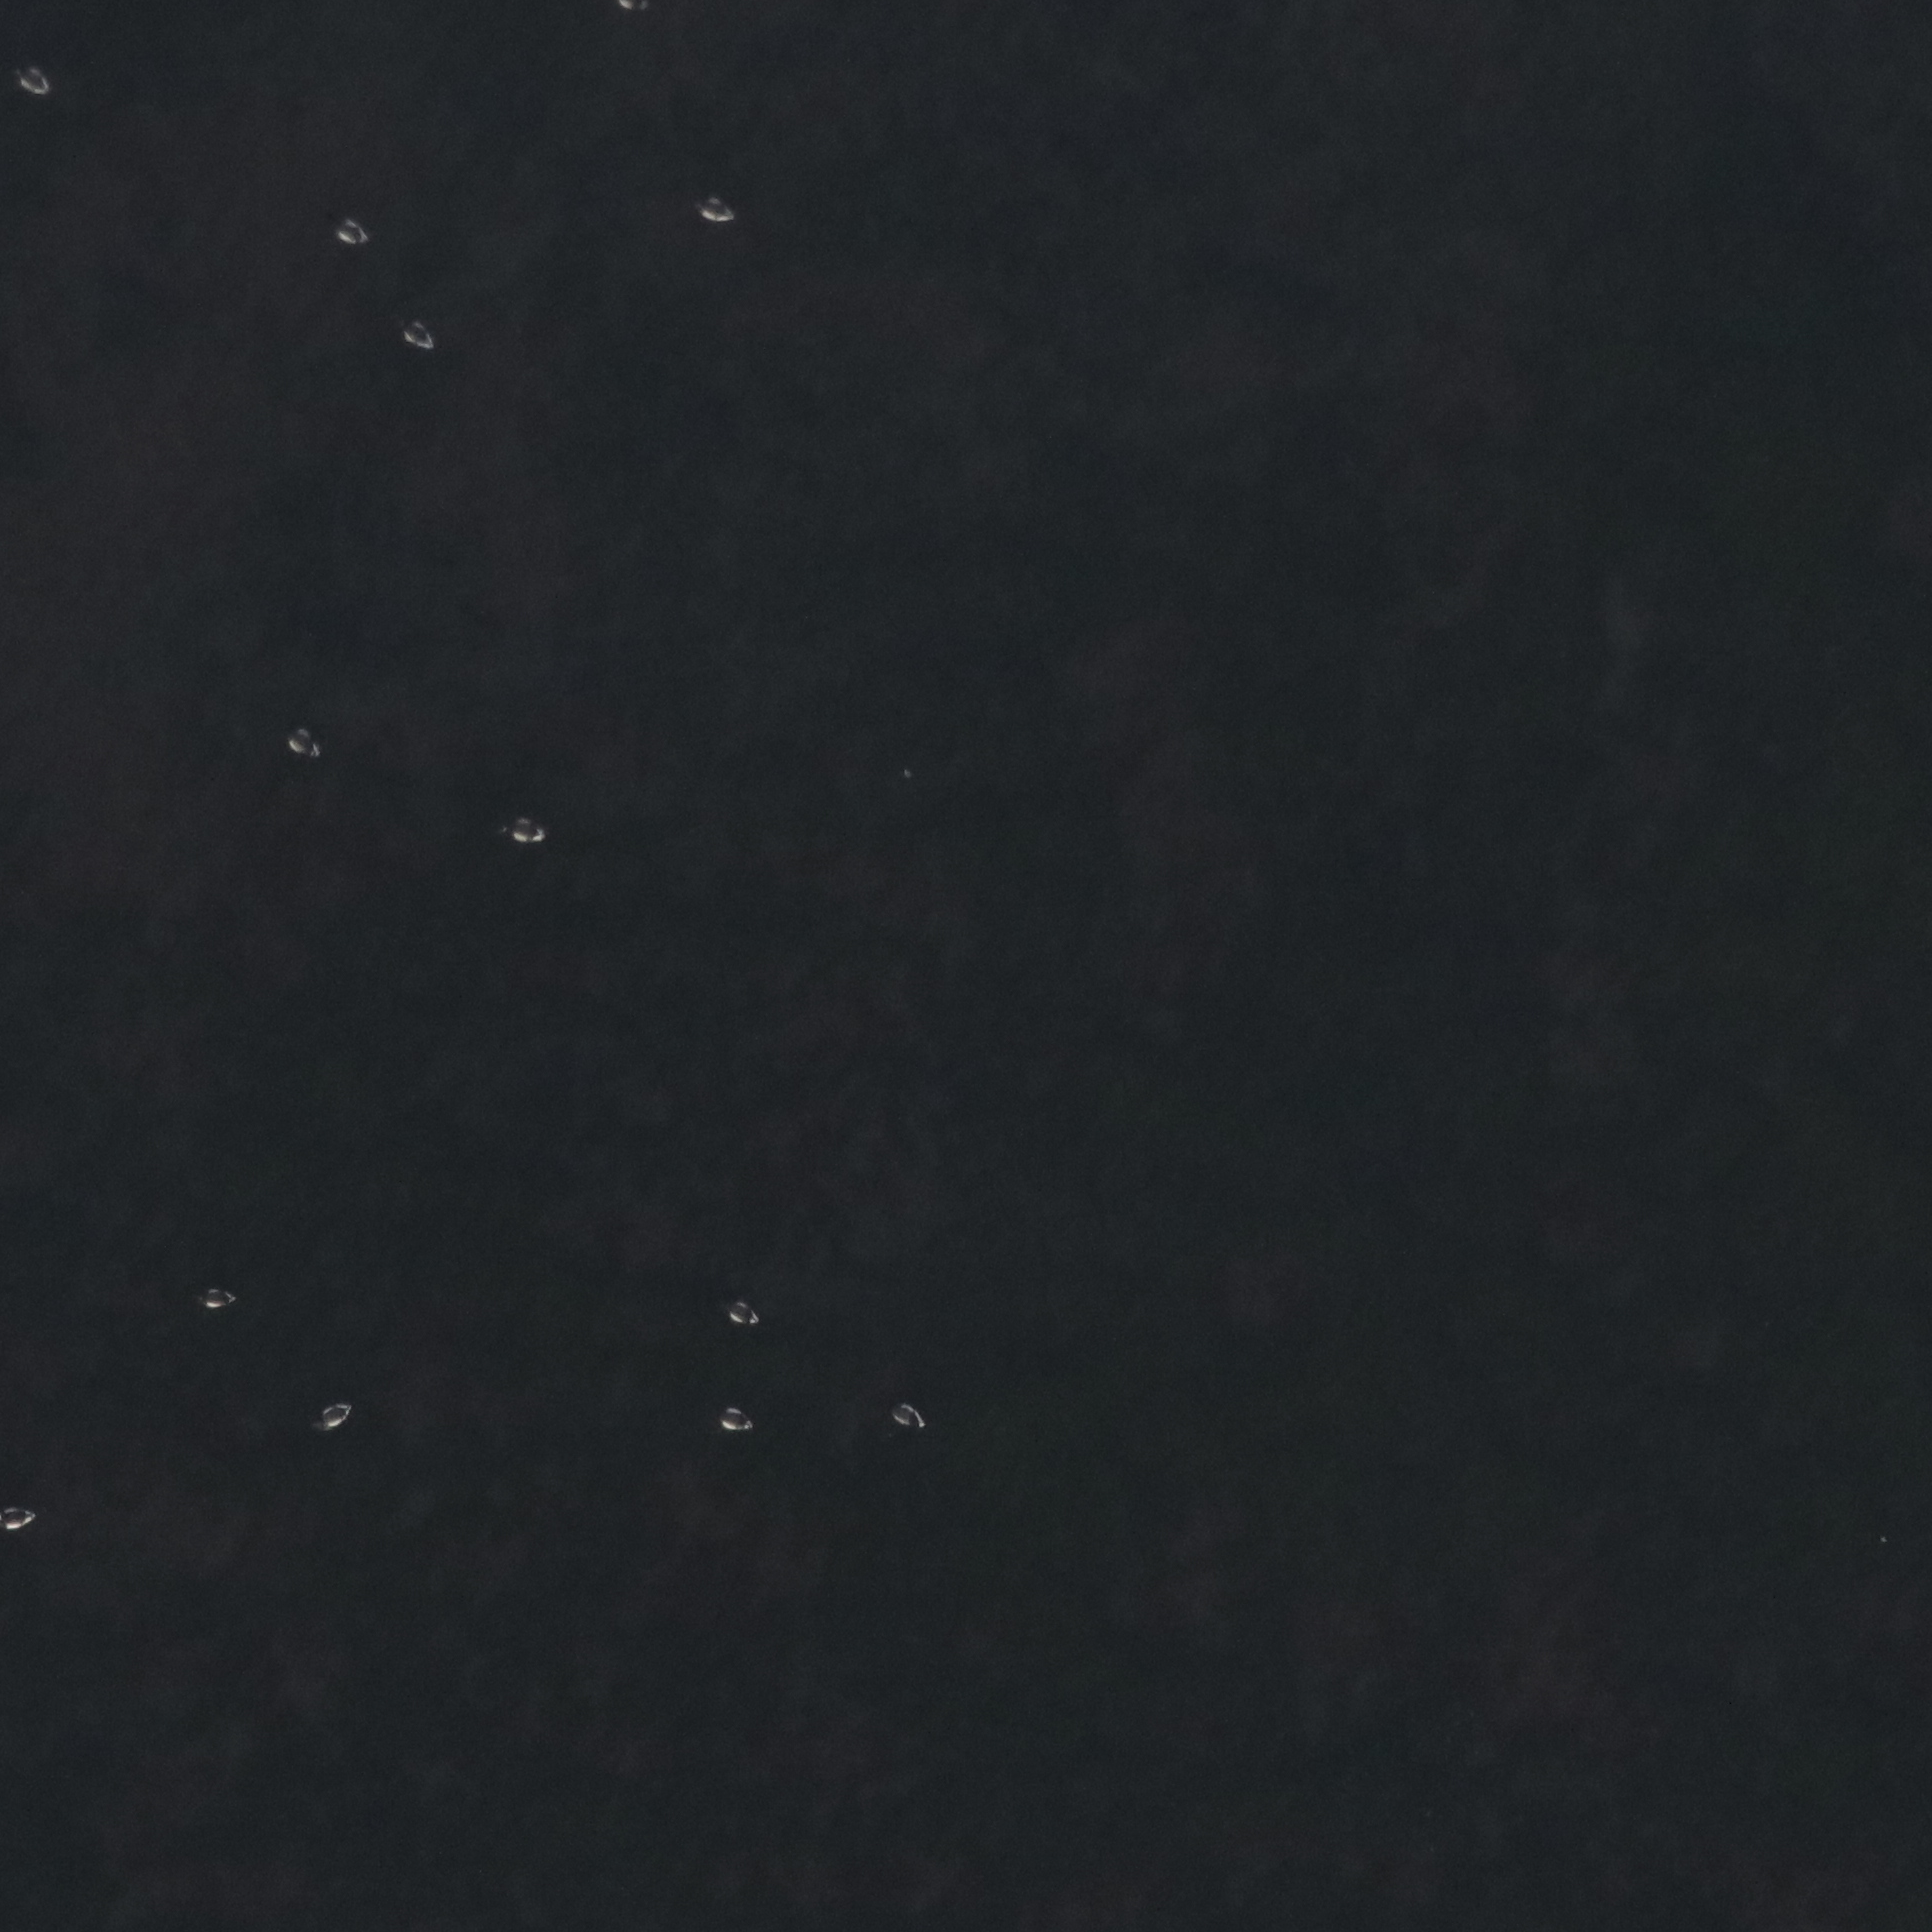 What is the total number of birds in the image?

12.